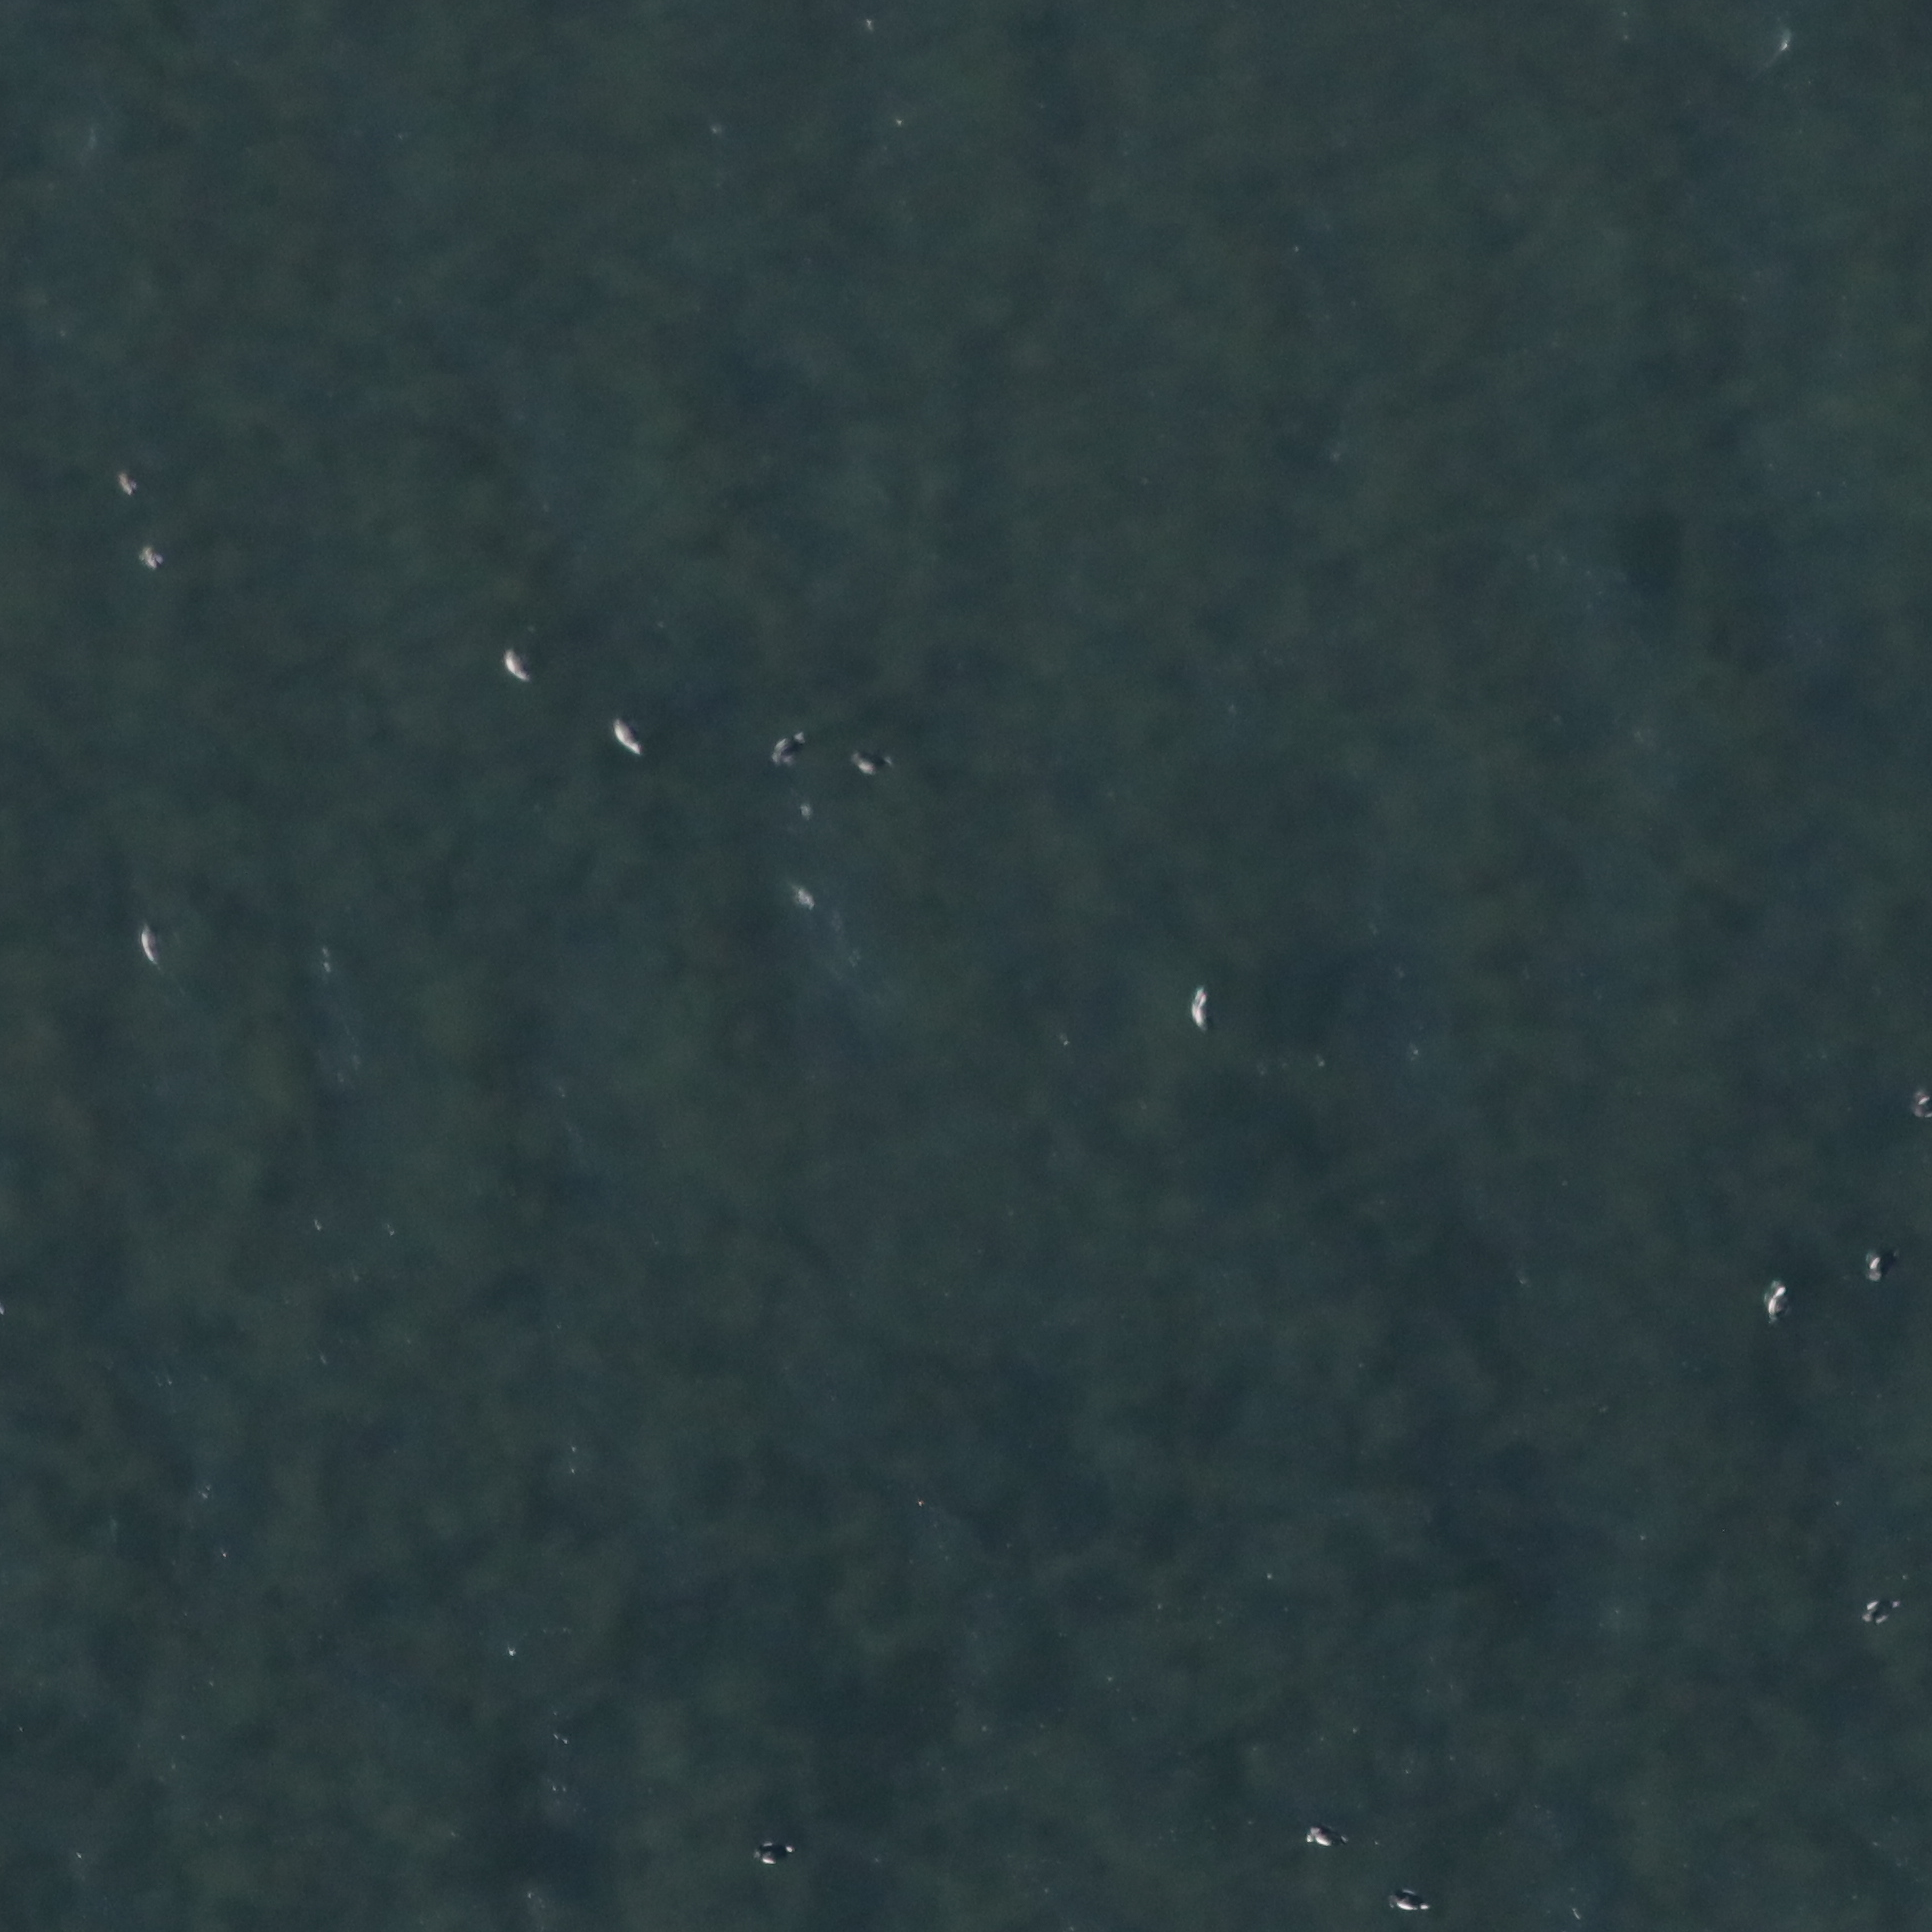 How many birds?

15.